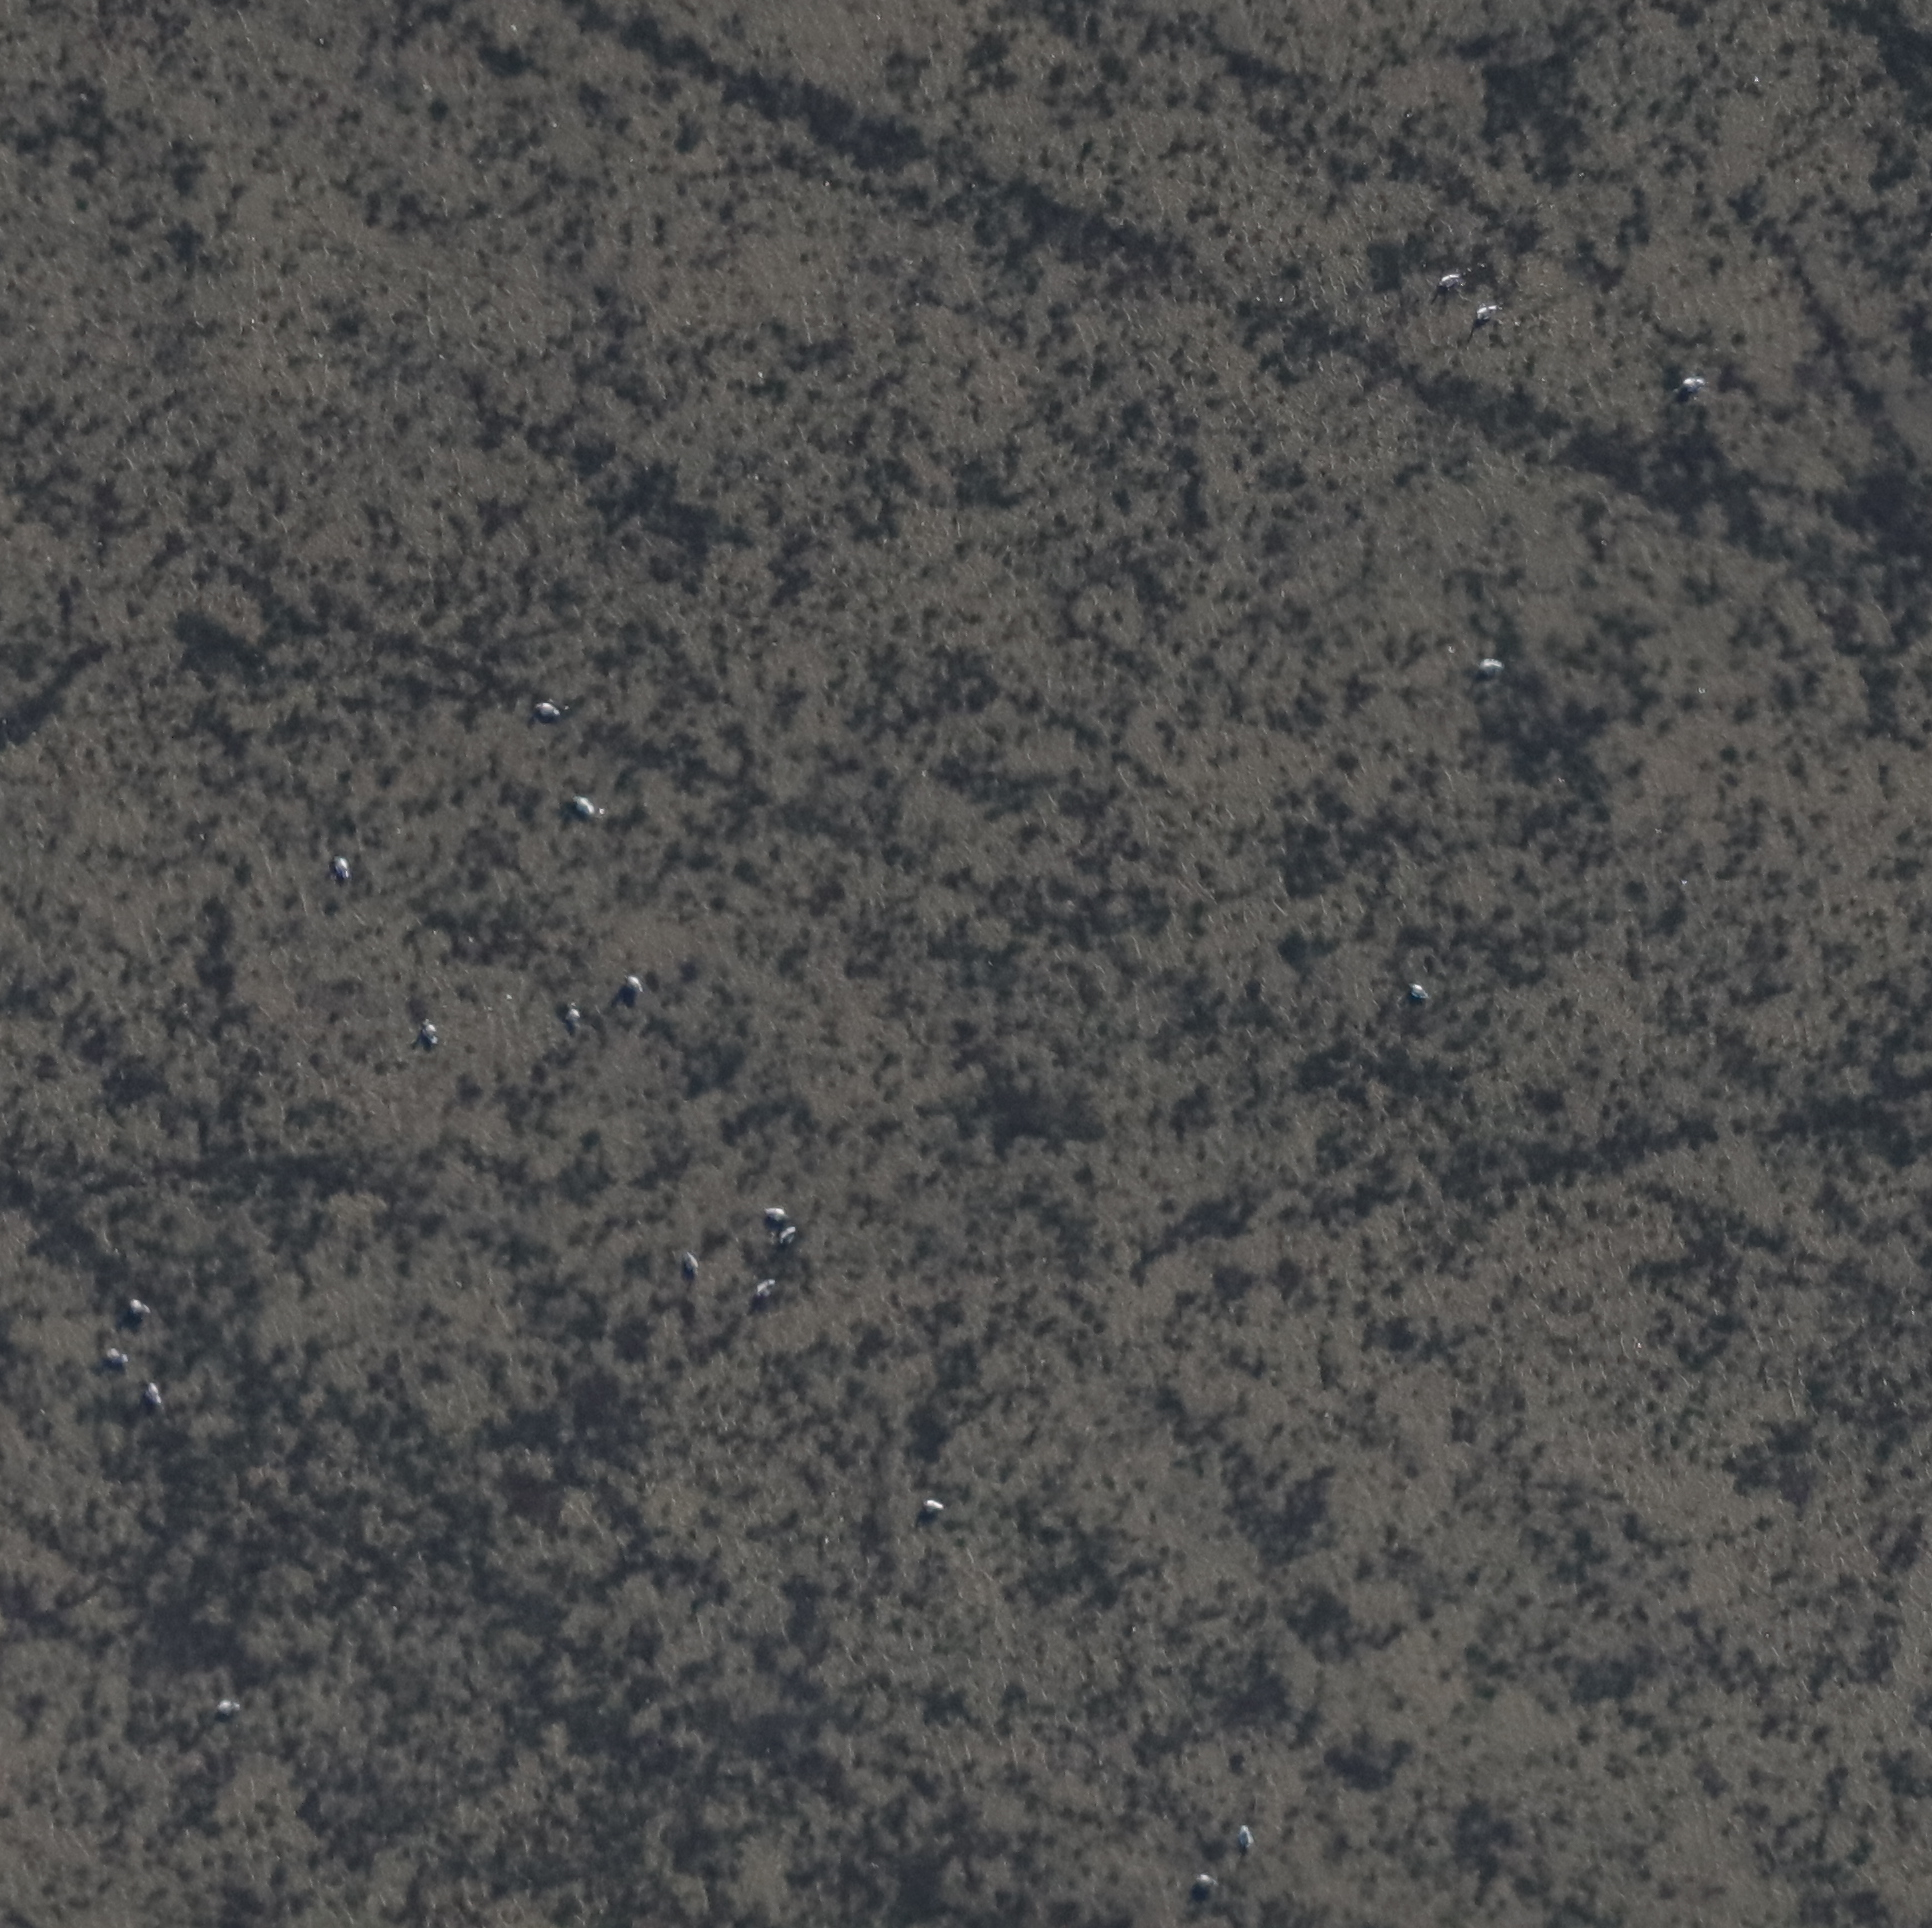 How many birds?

22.